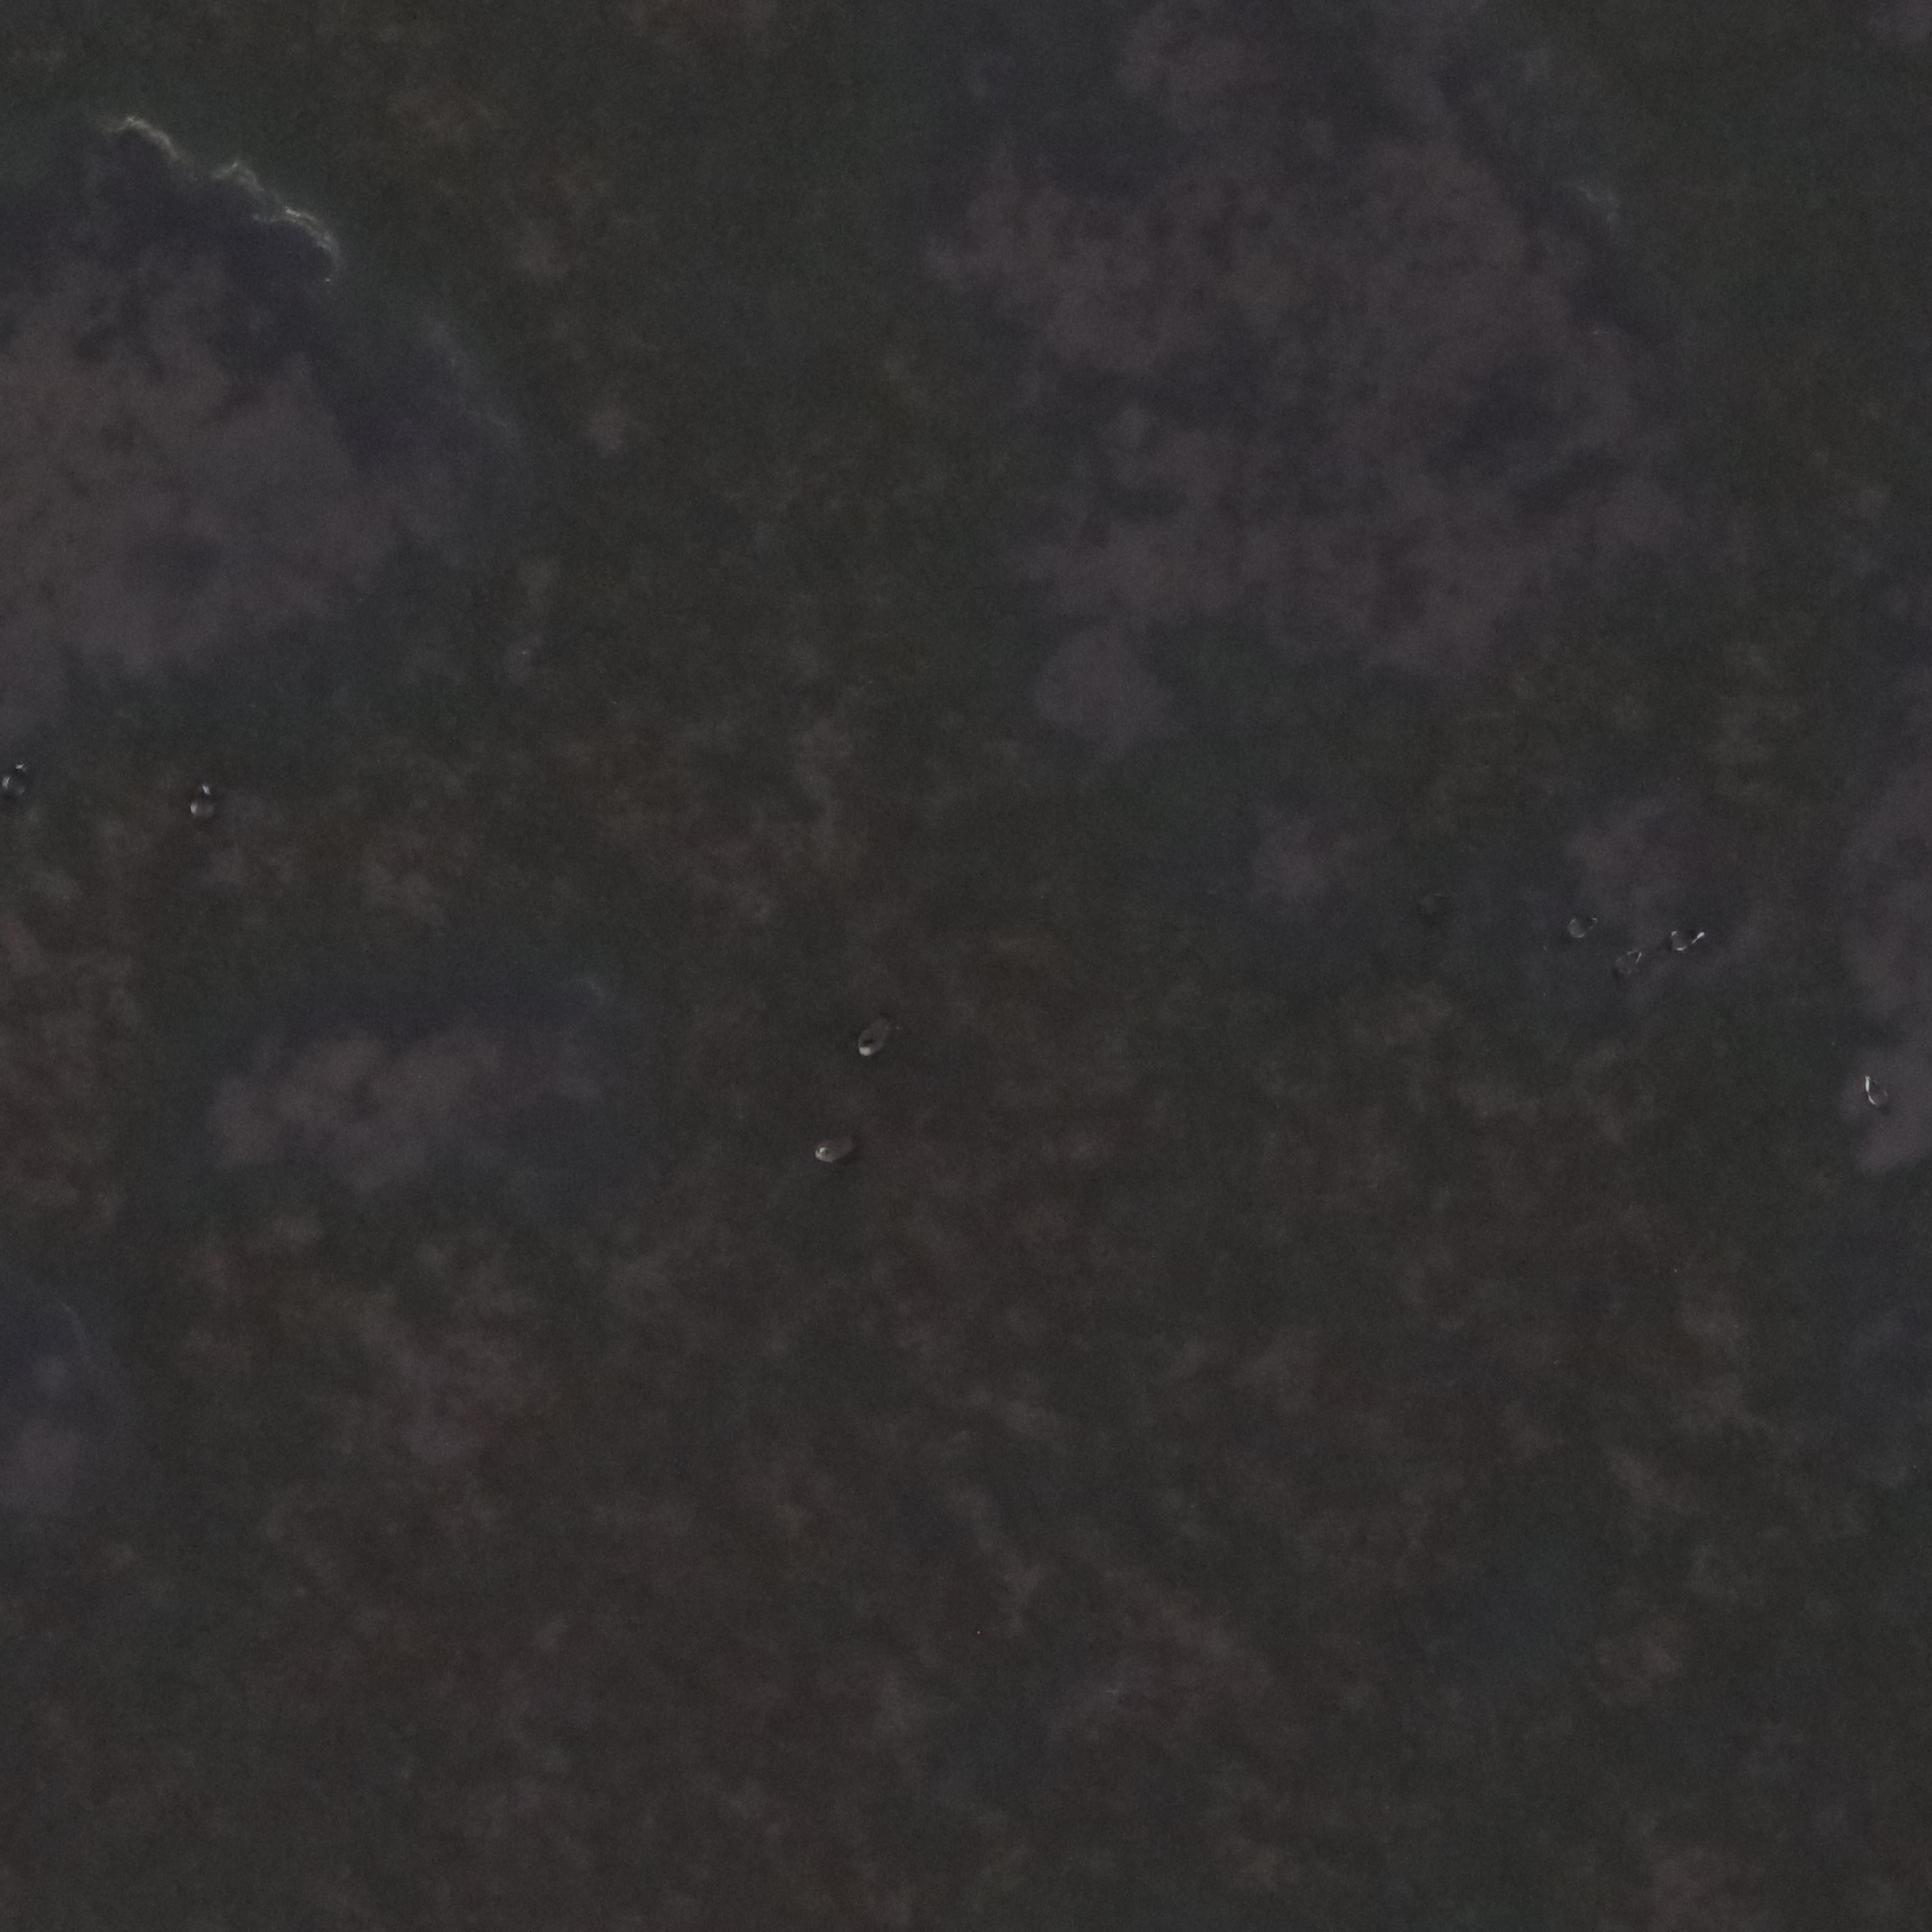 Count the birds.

8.